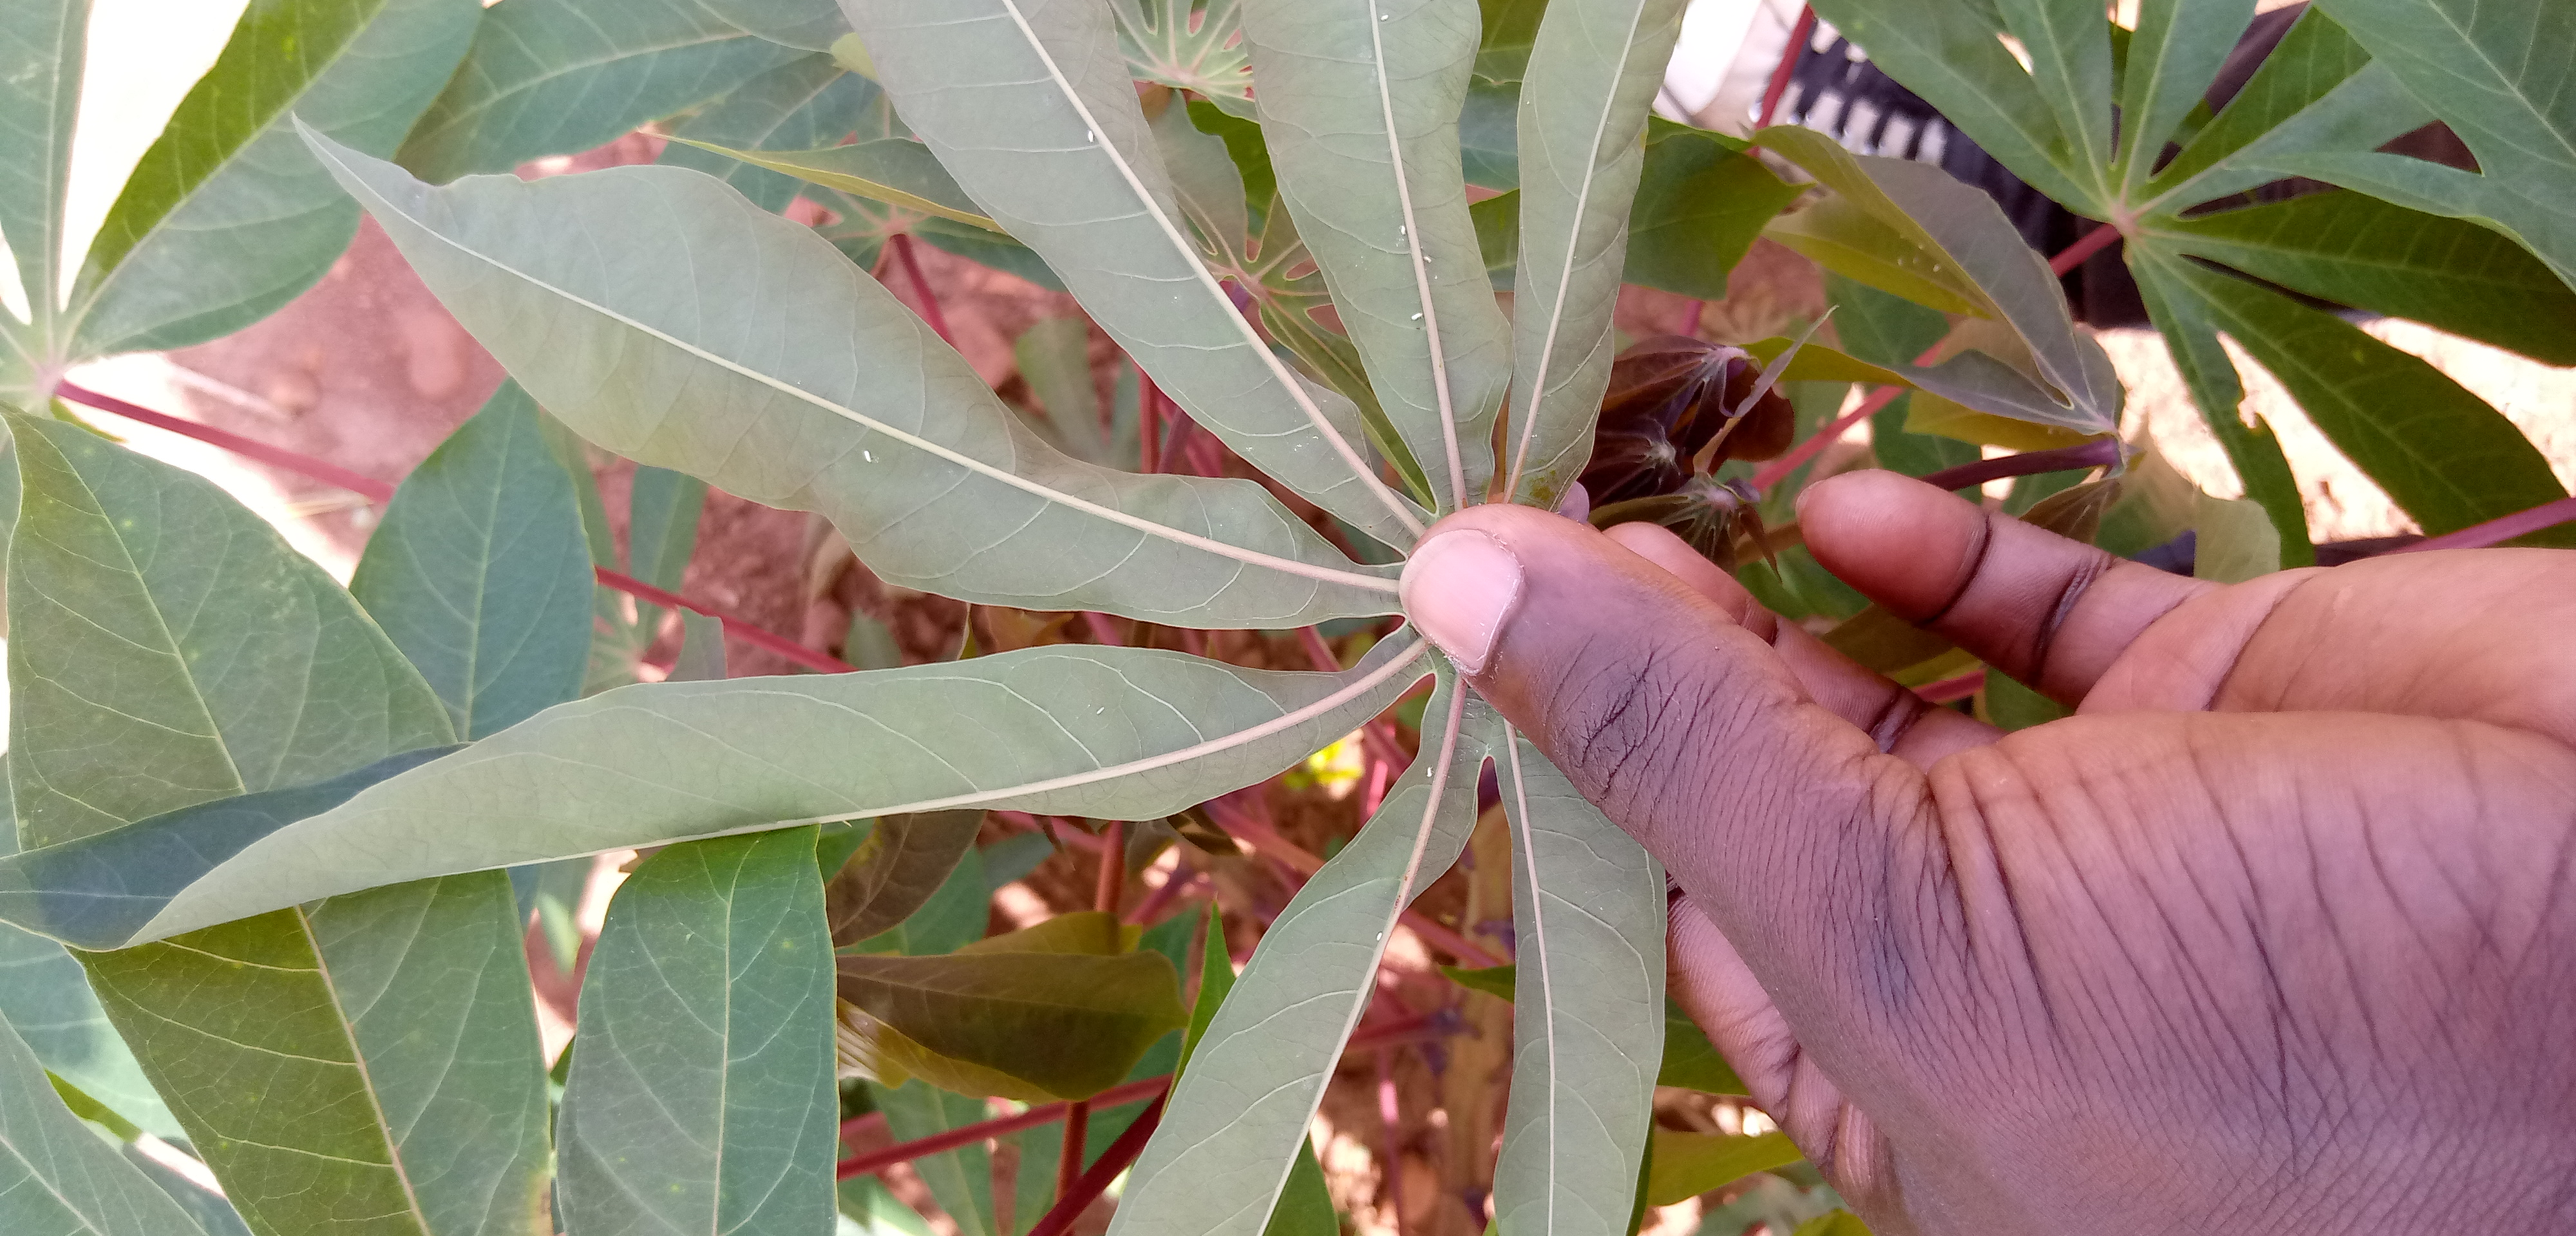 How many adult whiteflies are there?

8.